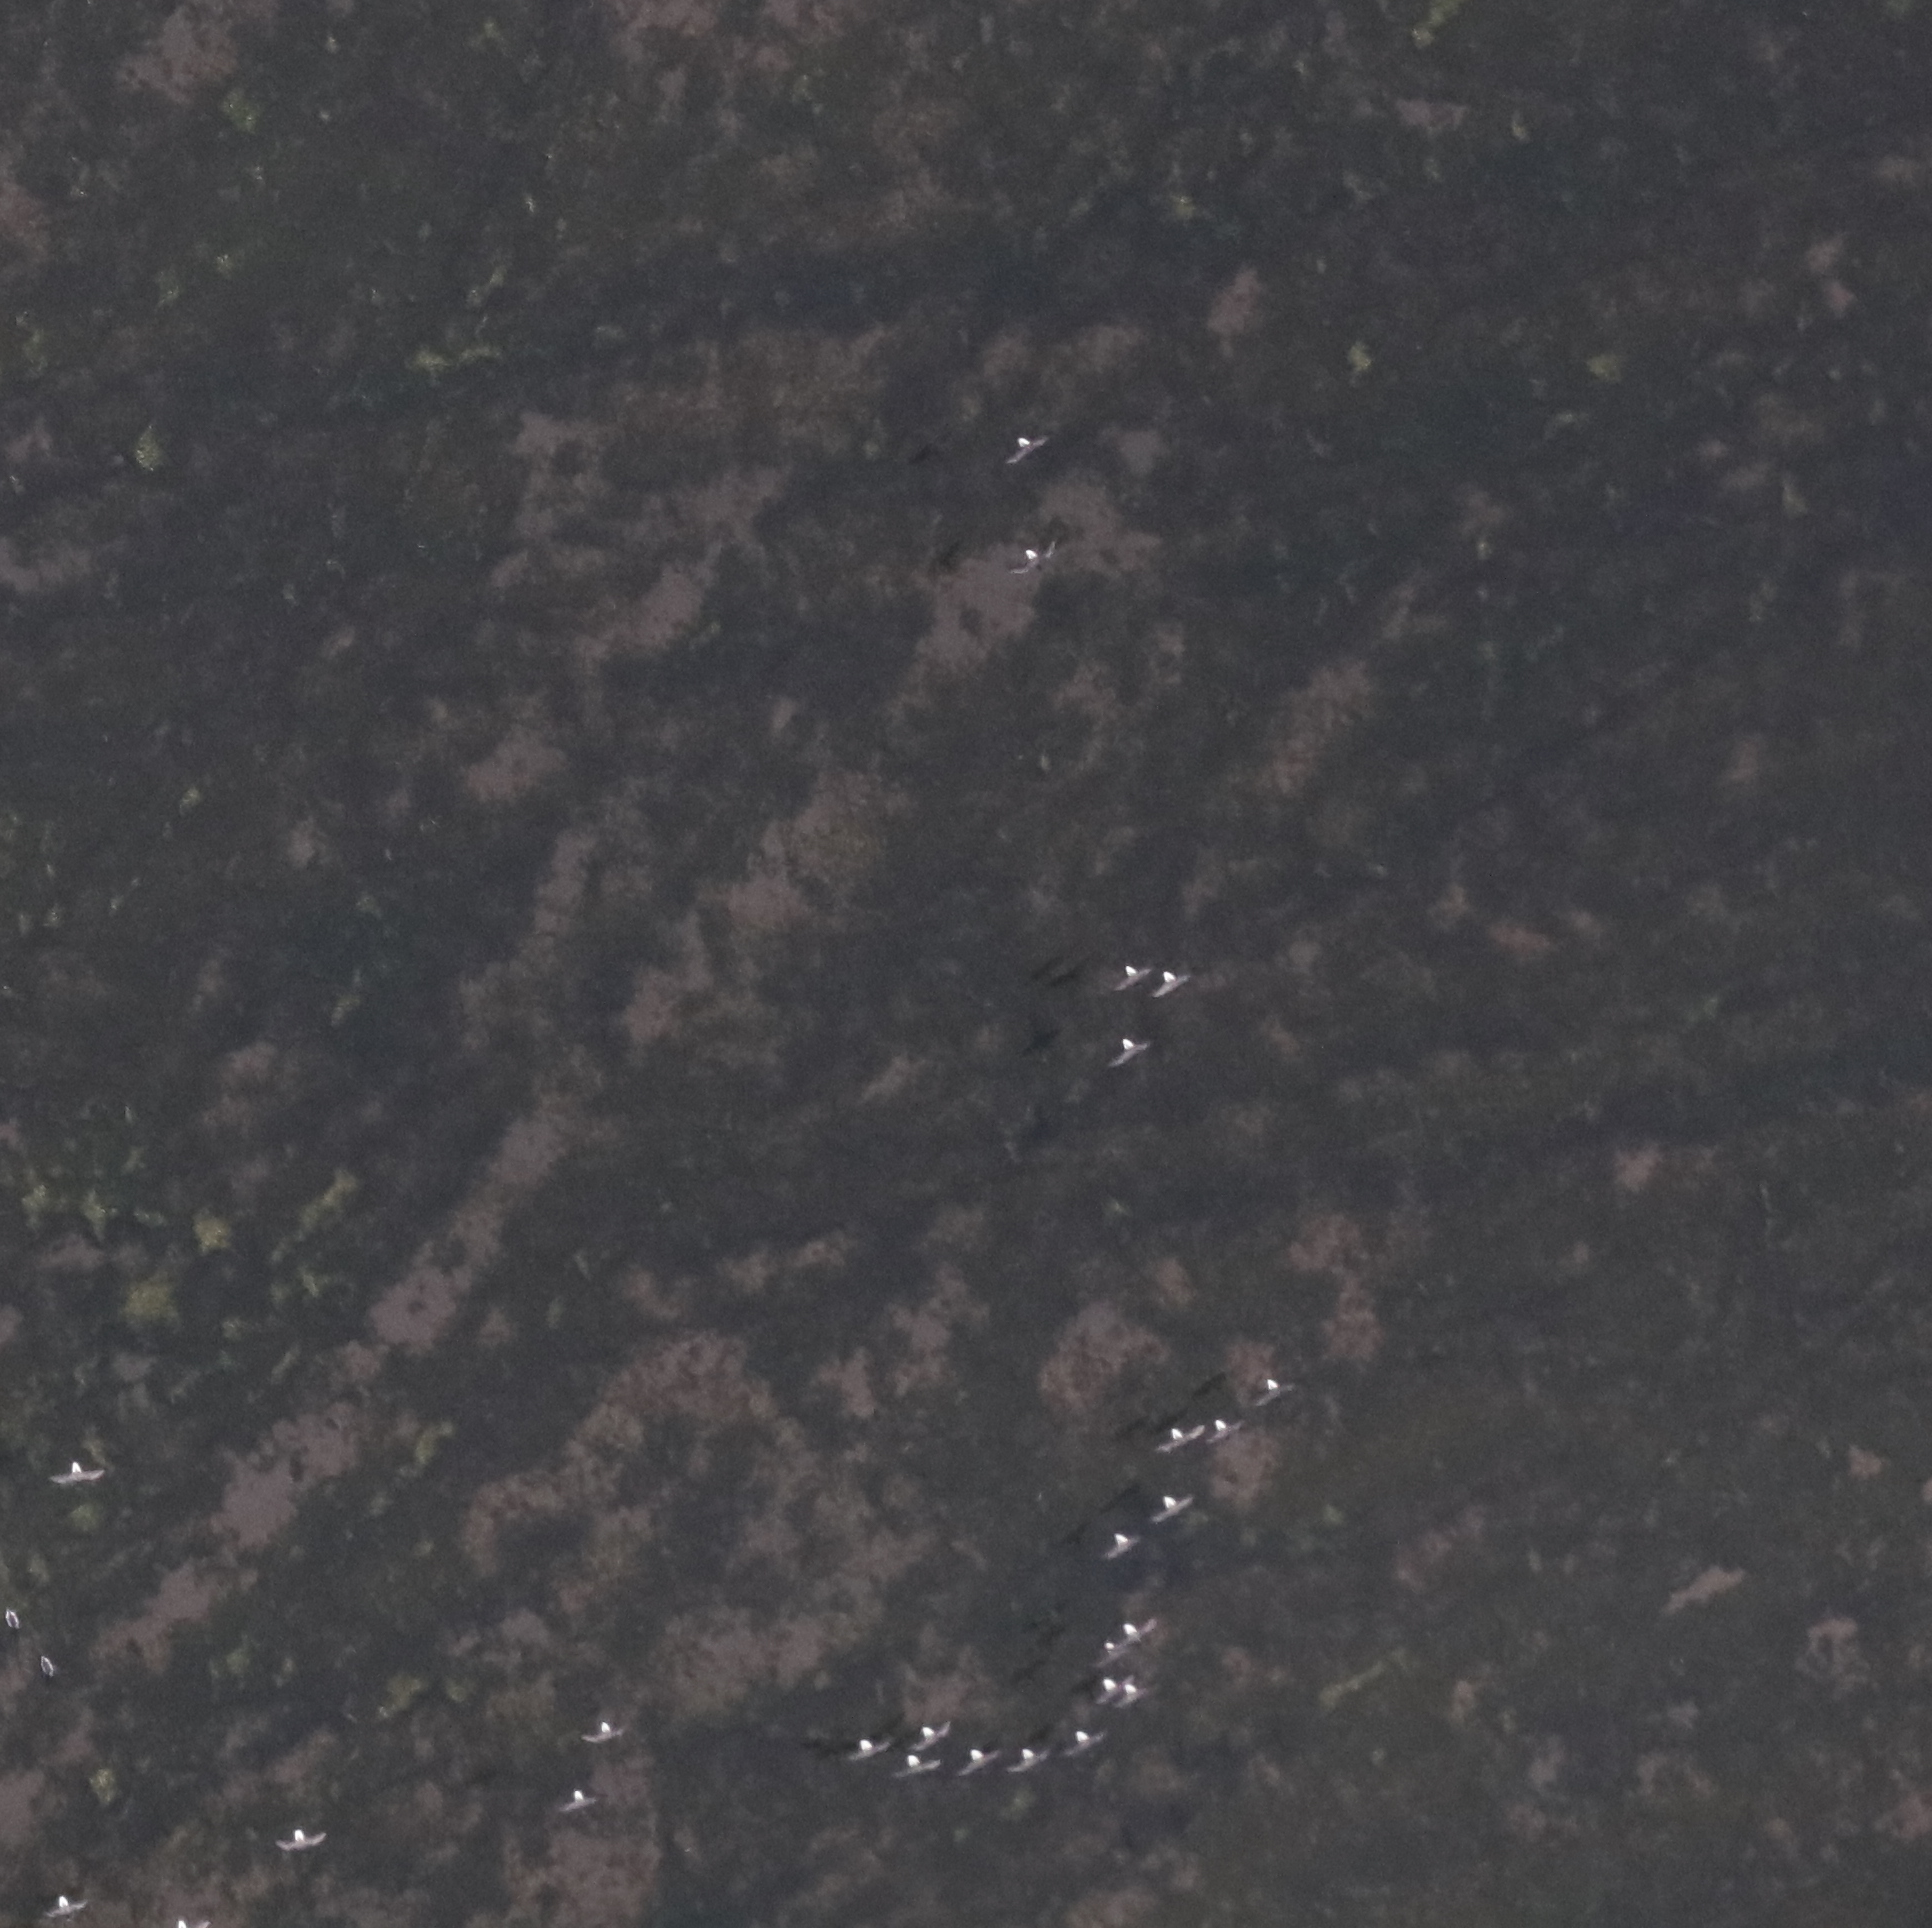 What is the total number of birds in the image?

27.